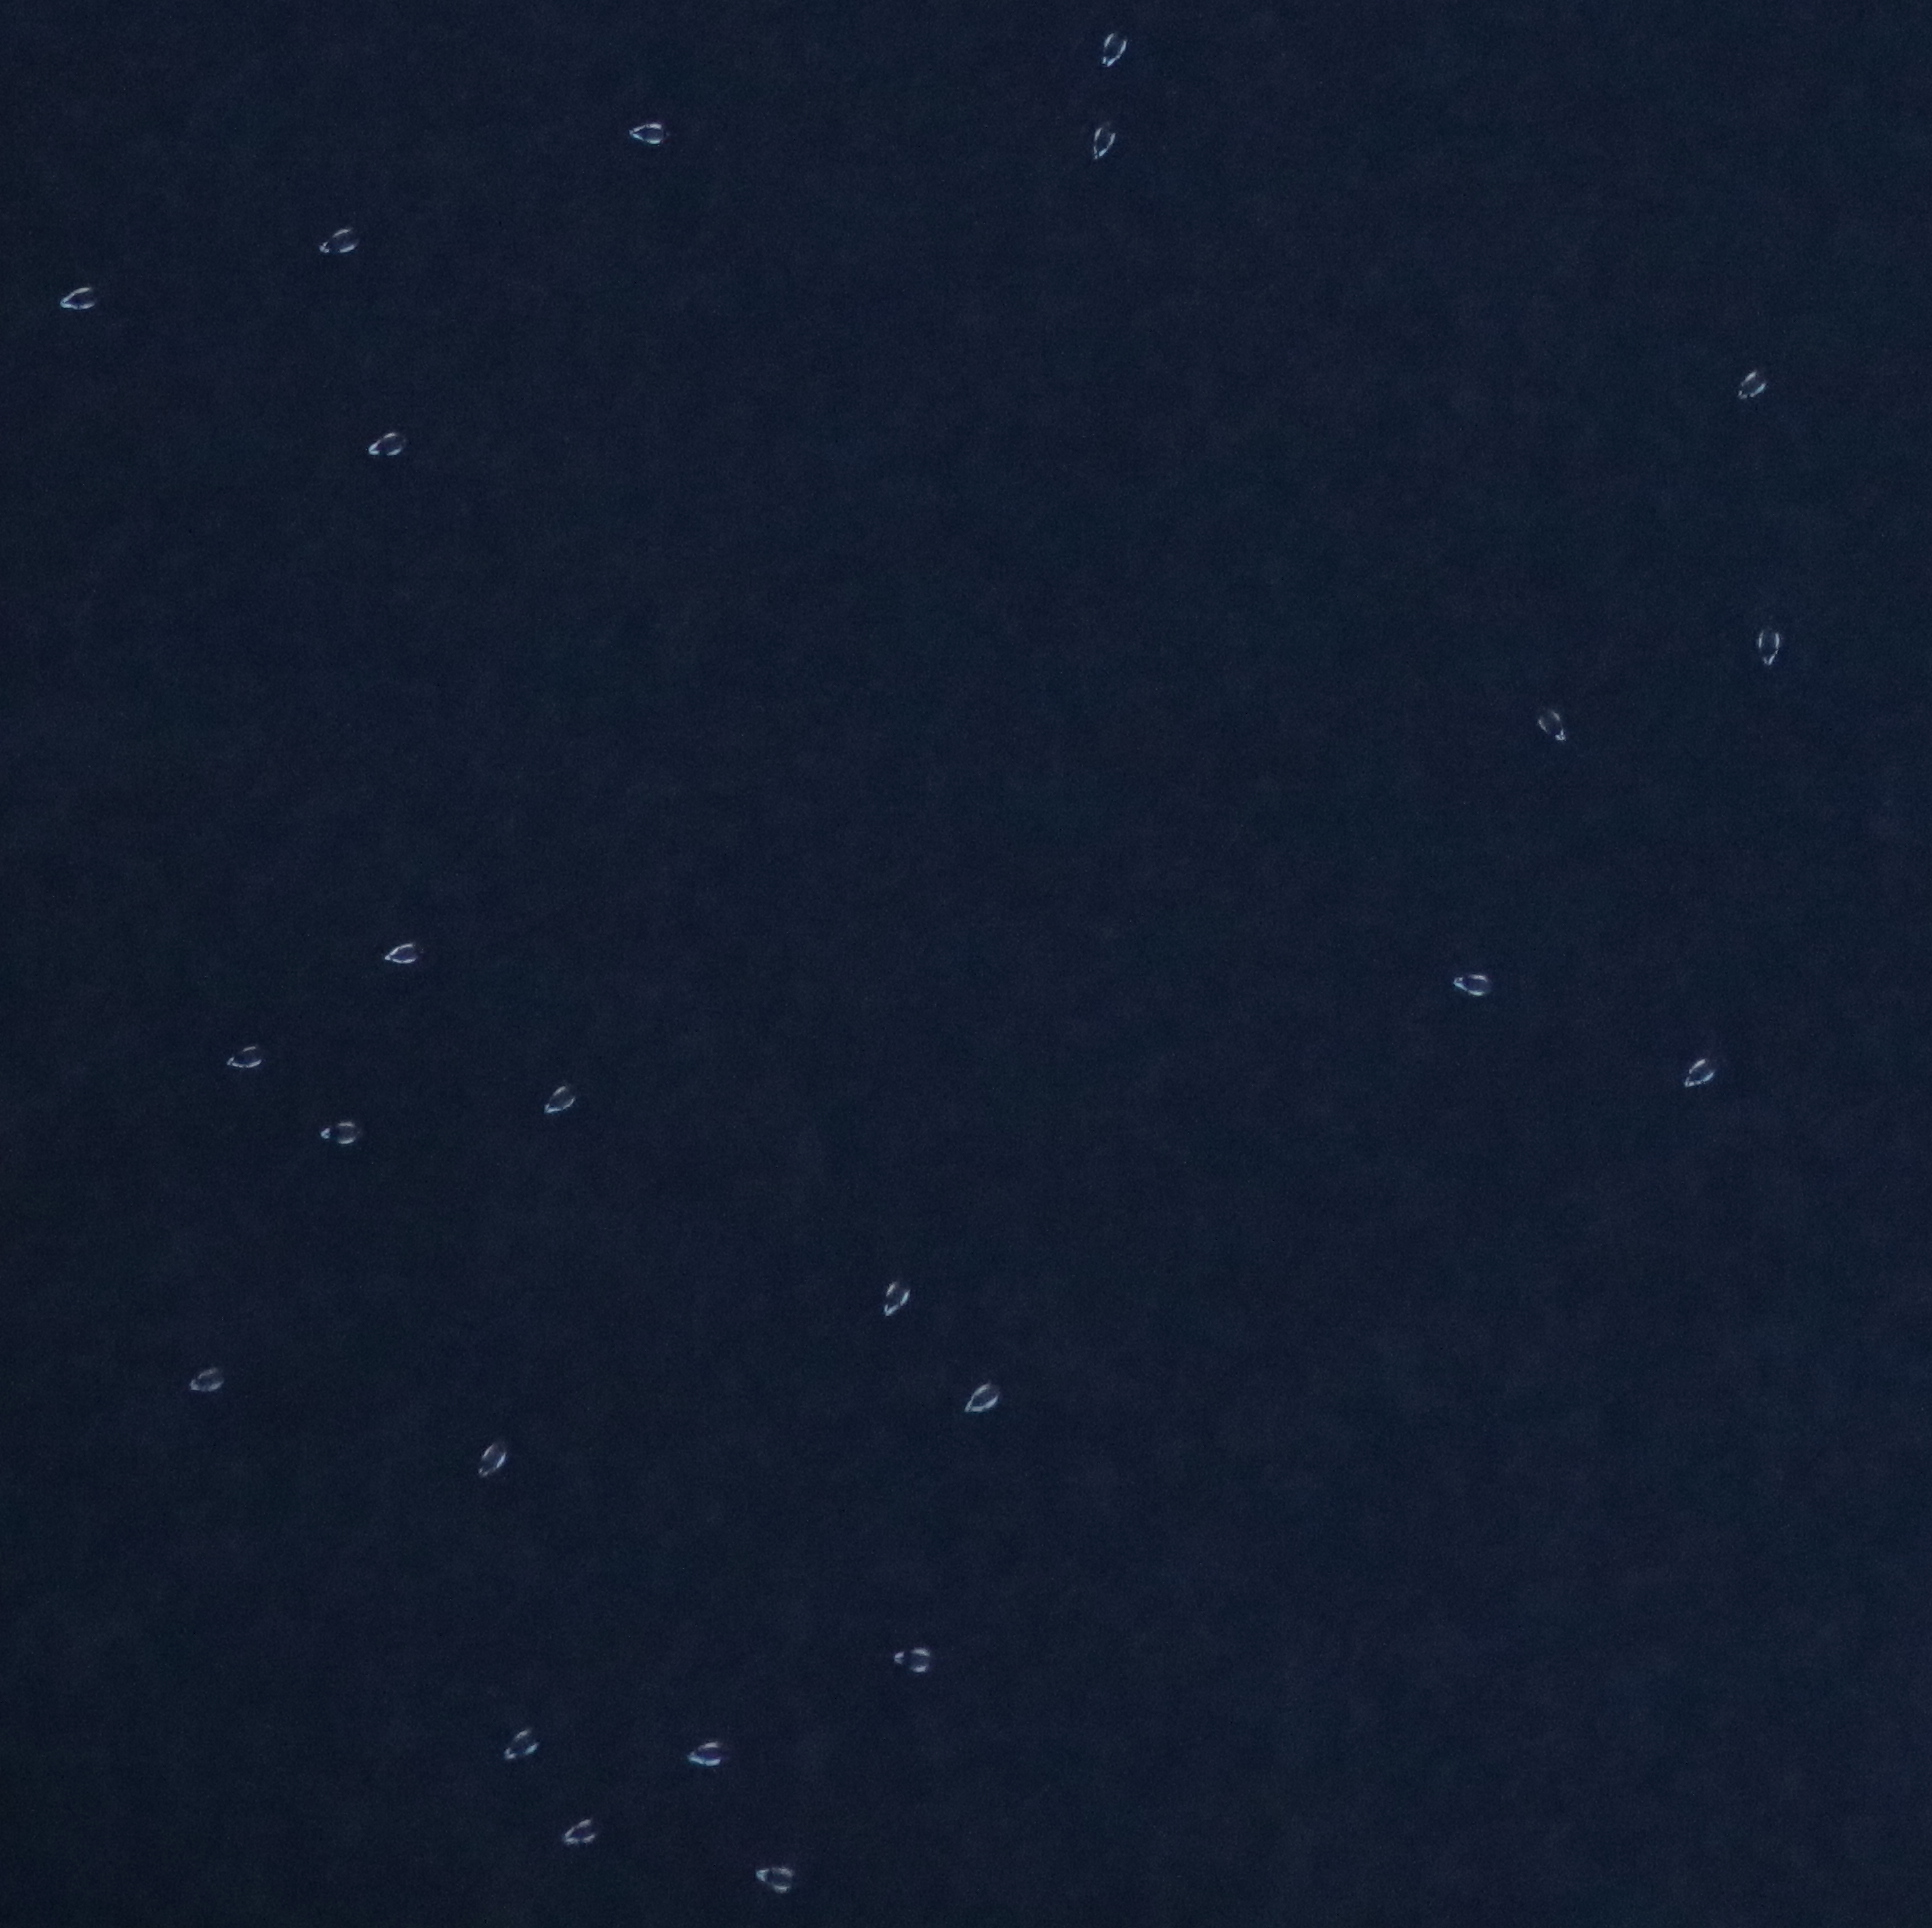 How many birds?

24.